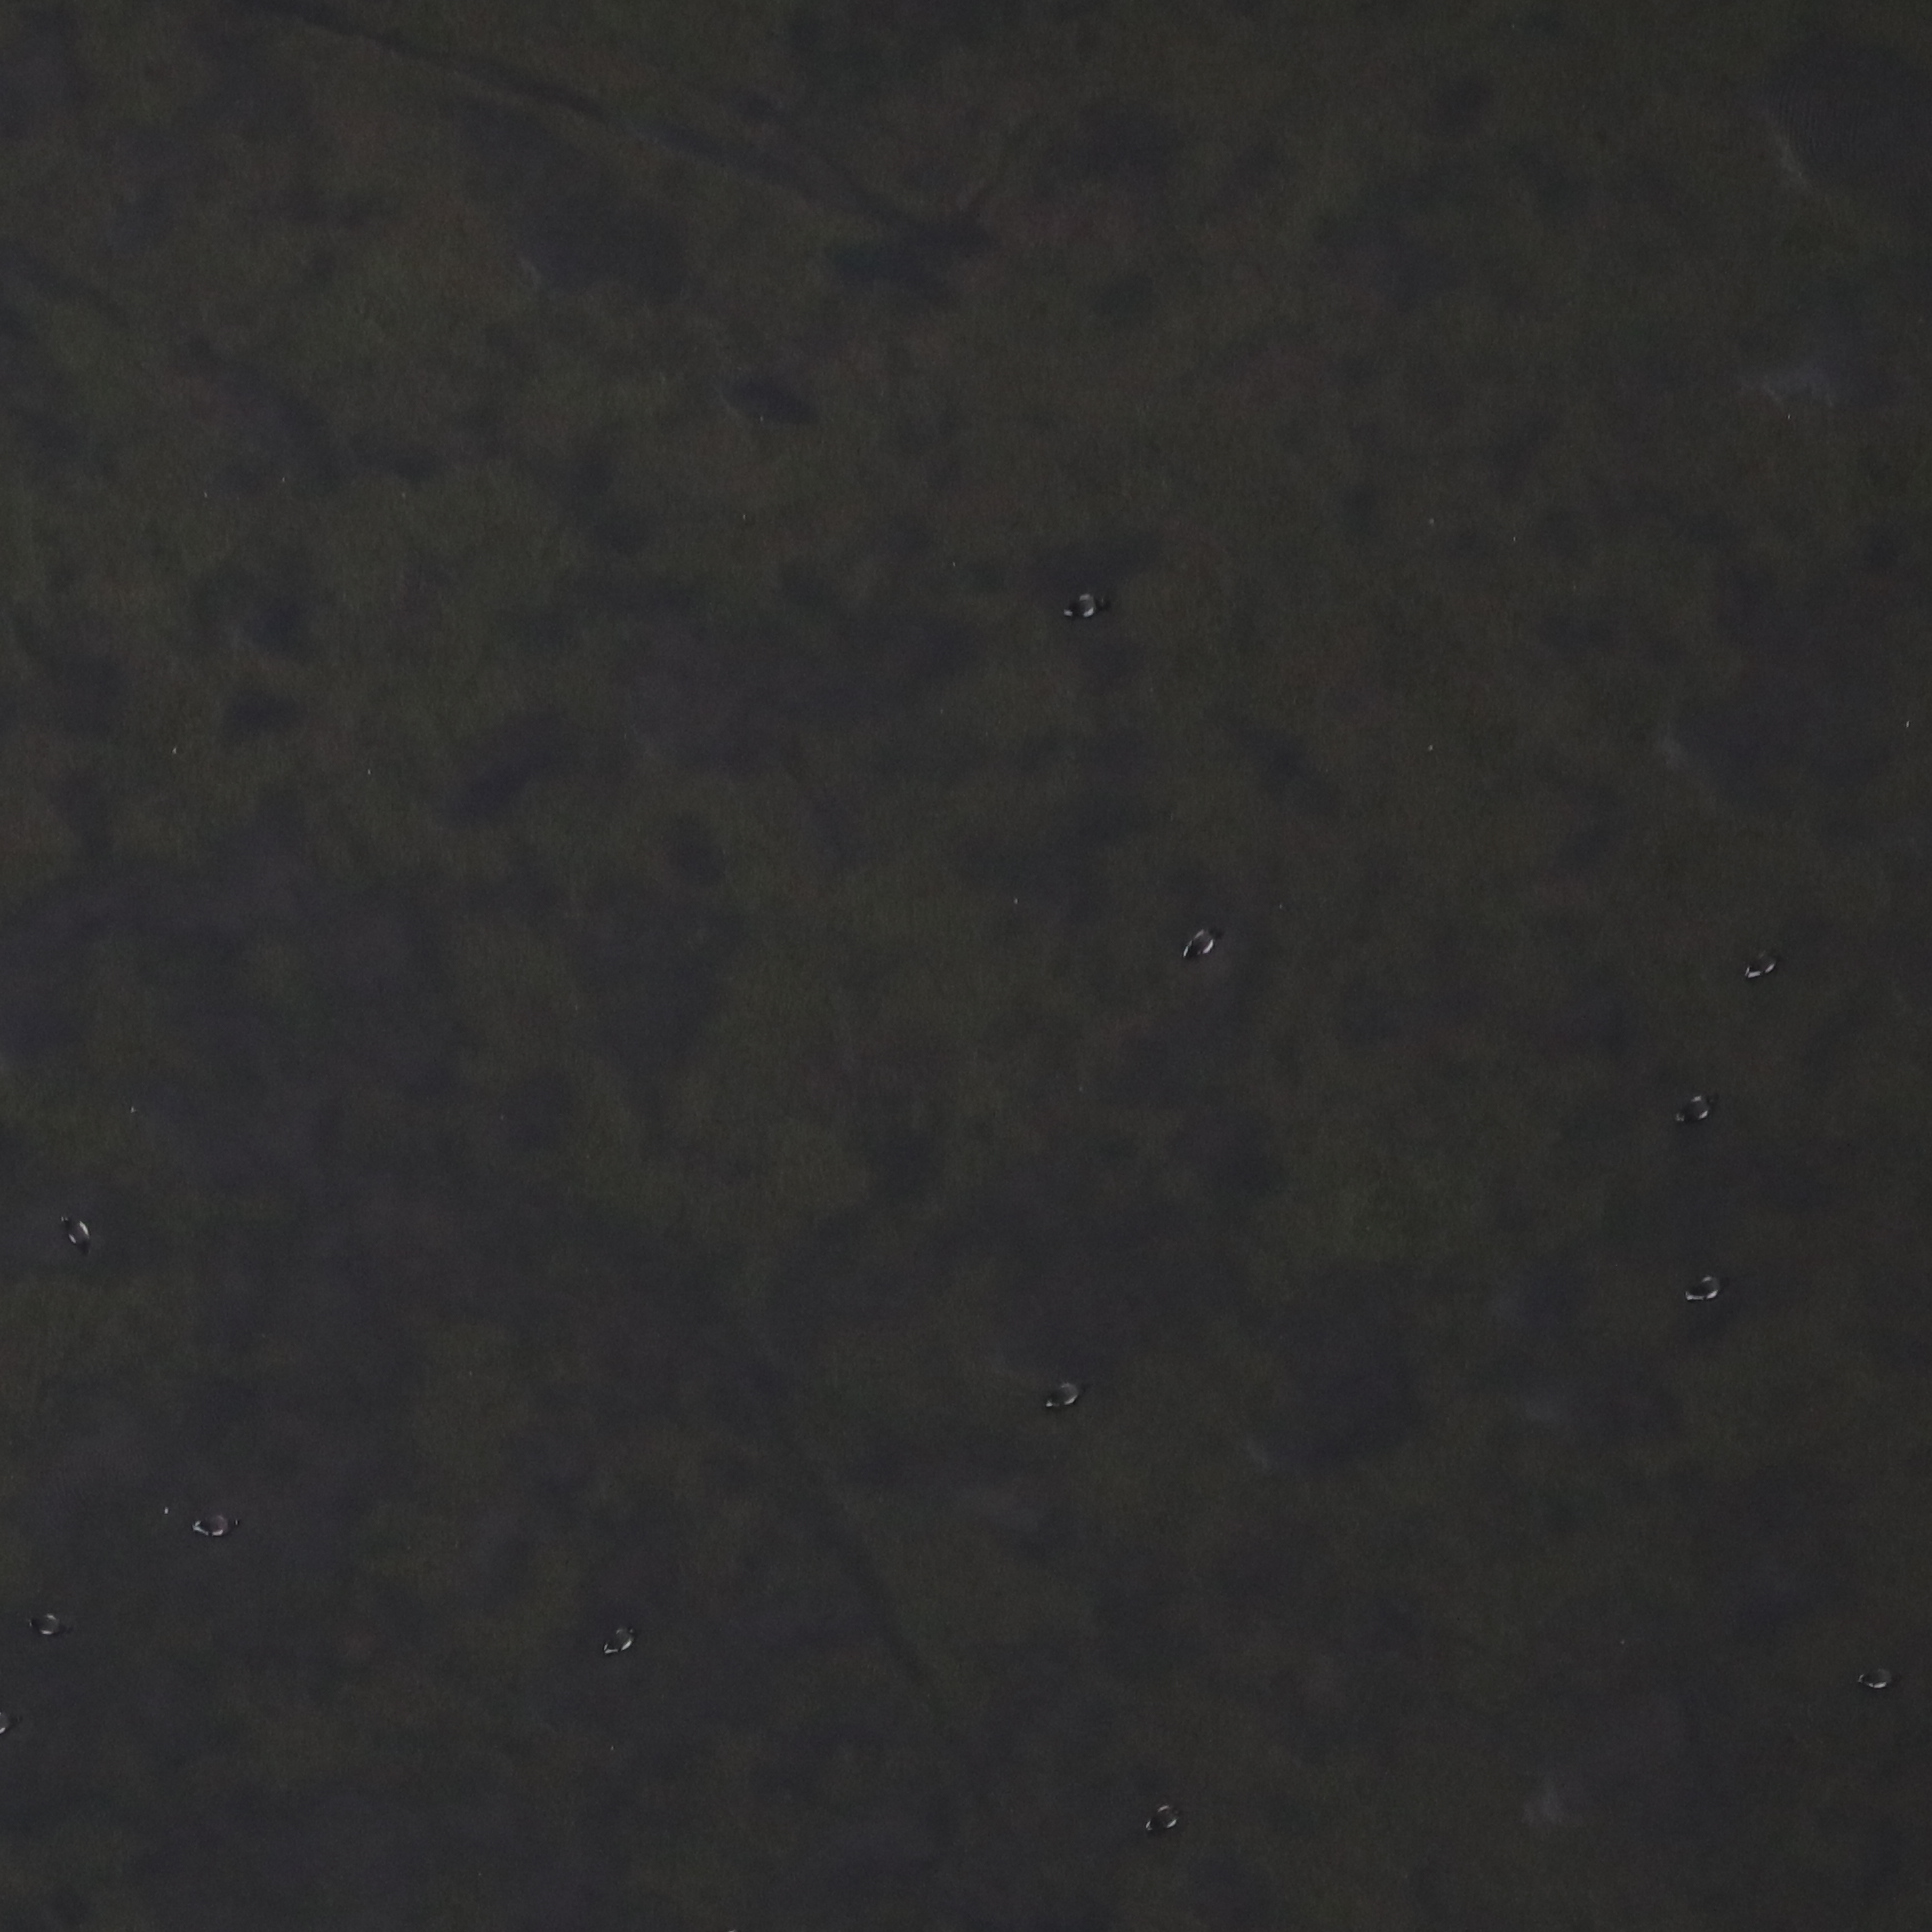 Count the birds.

12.